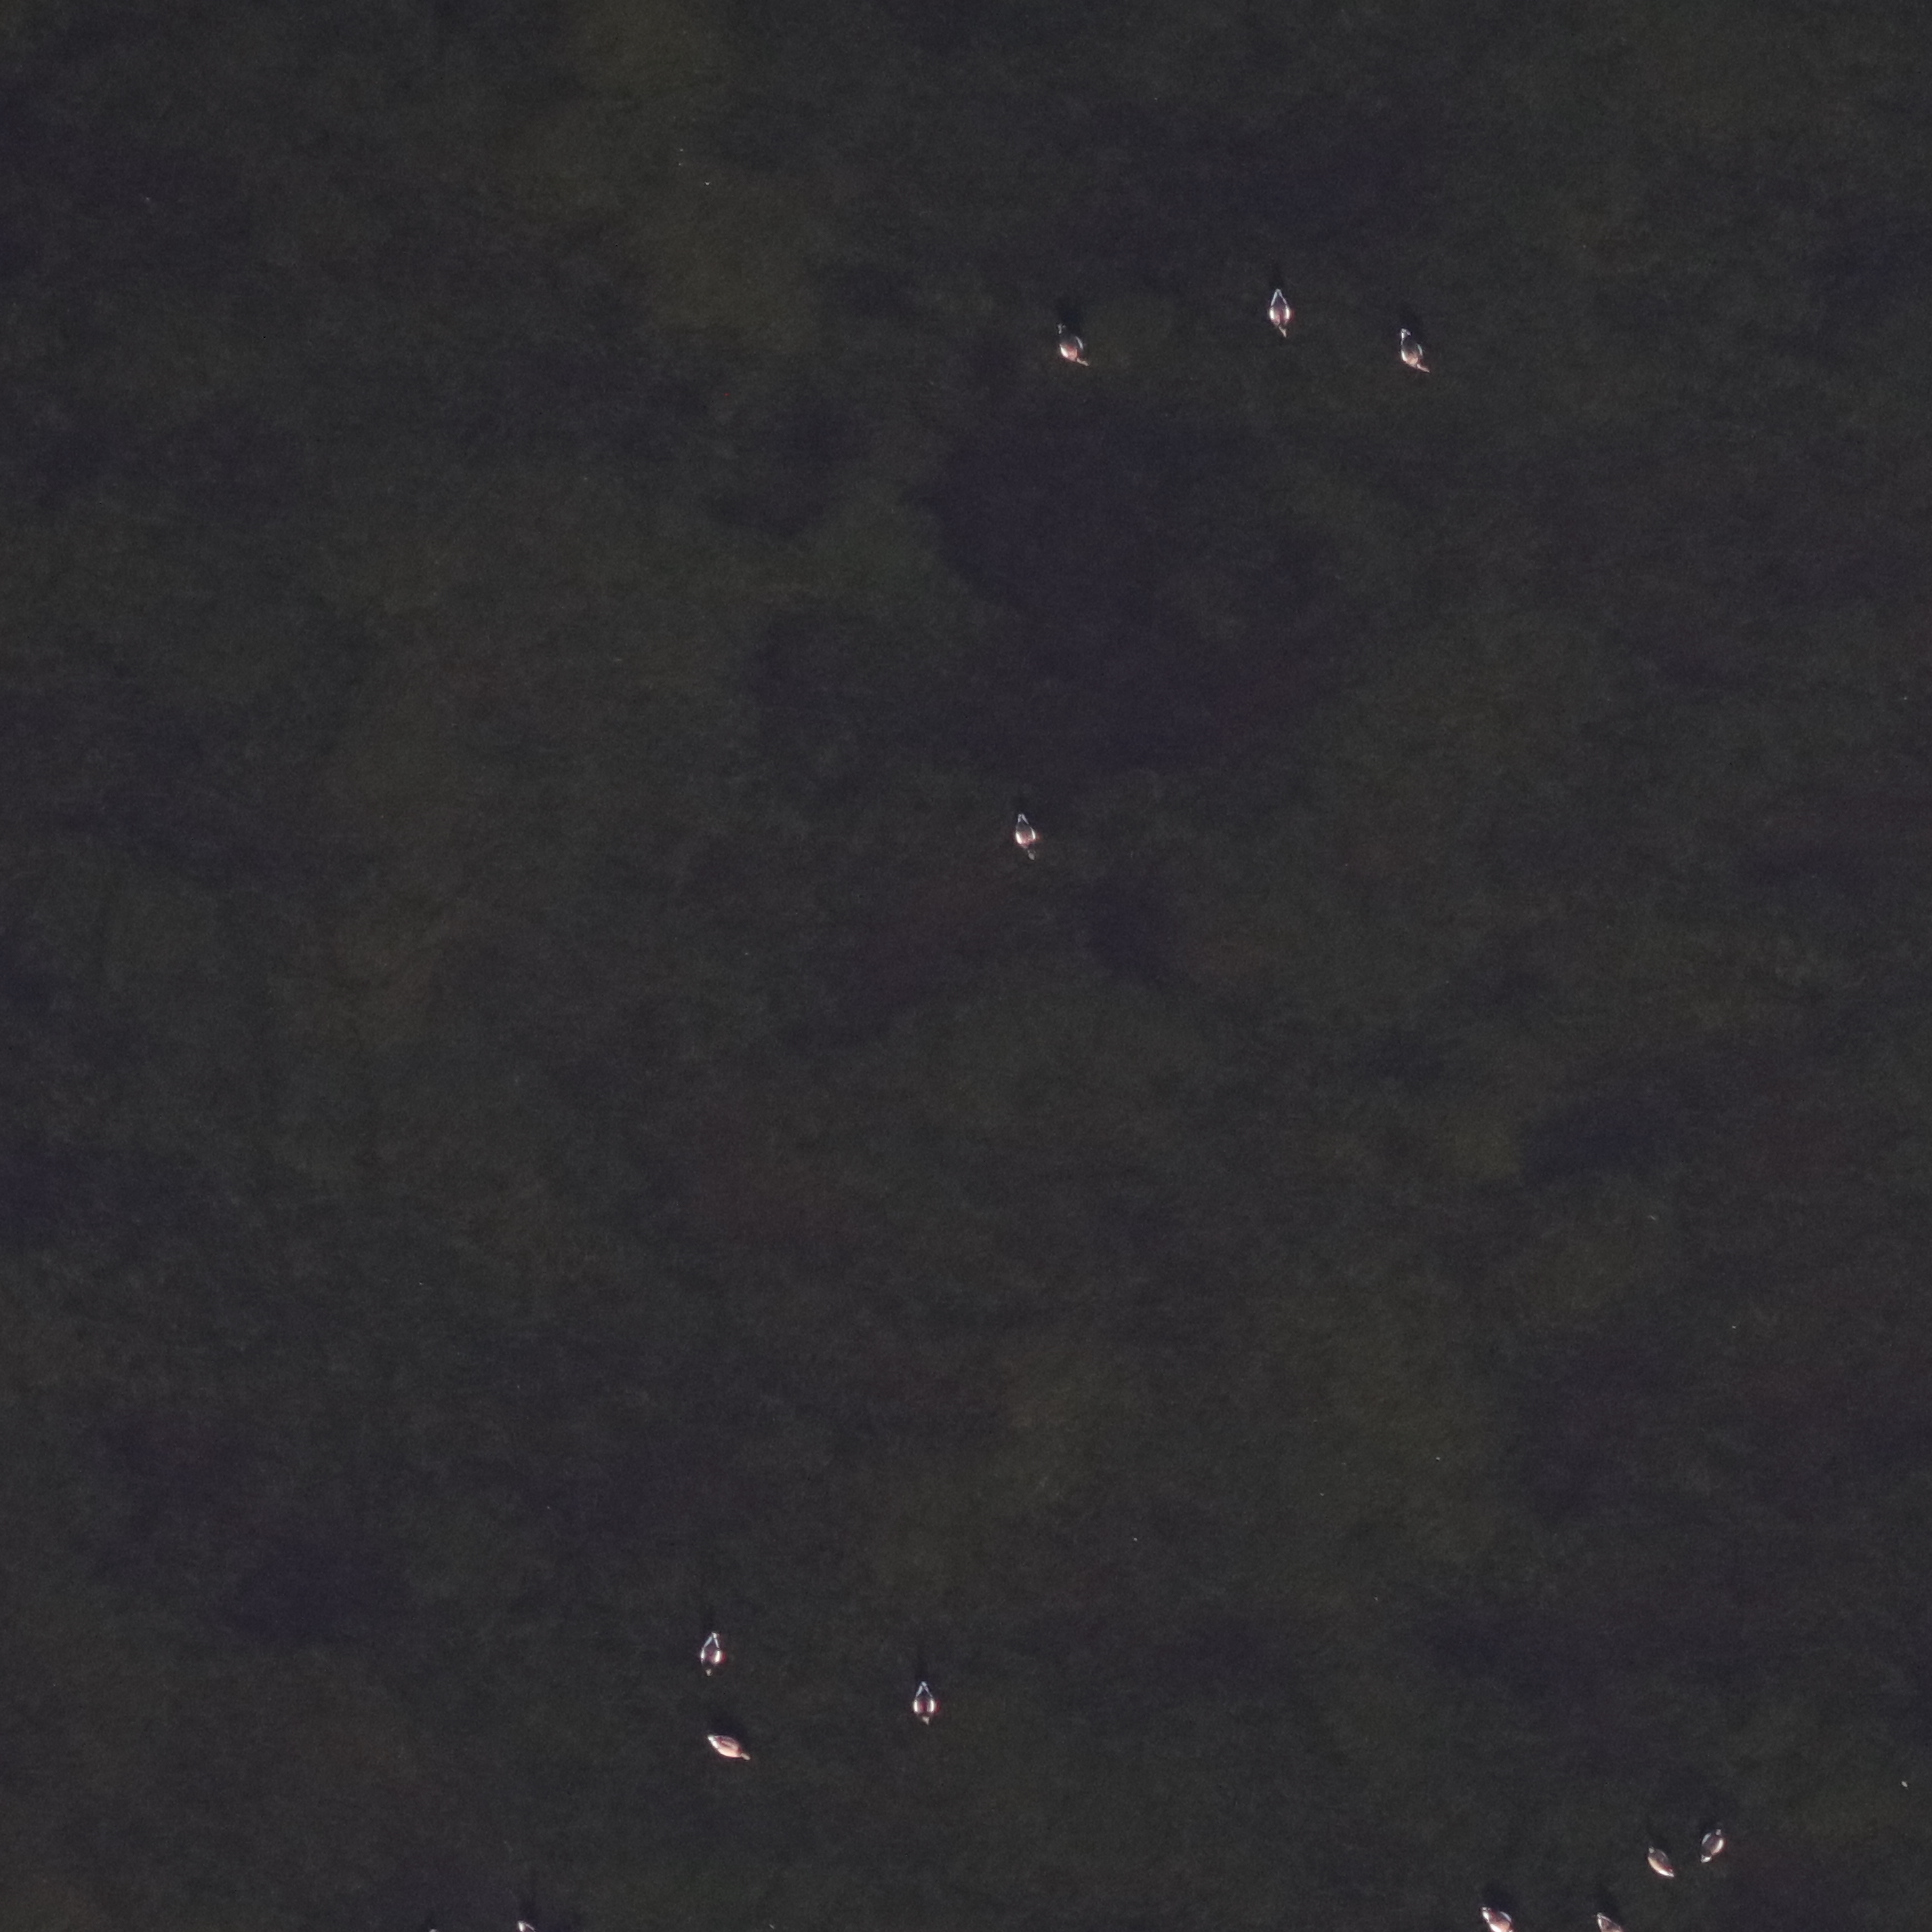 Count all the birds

10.